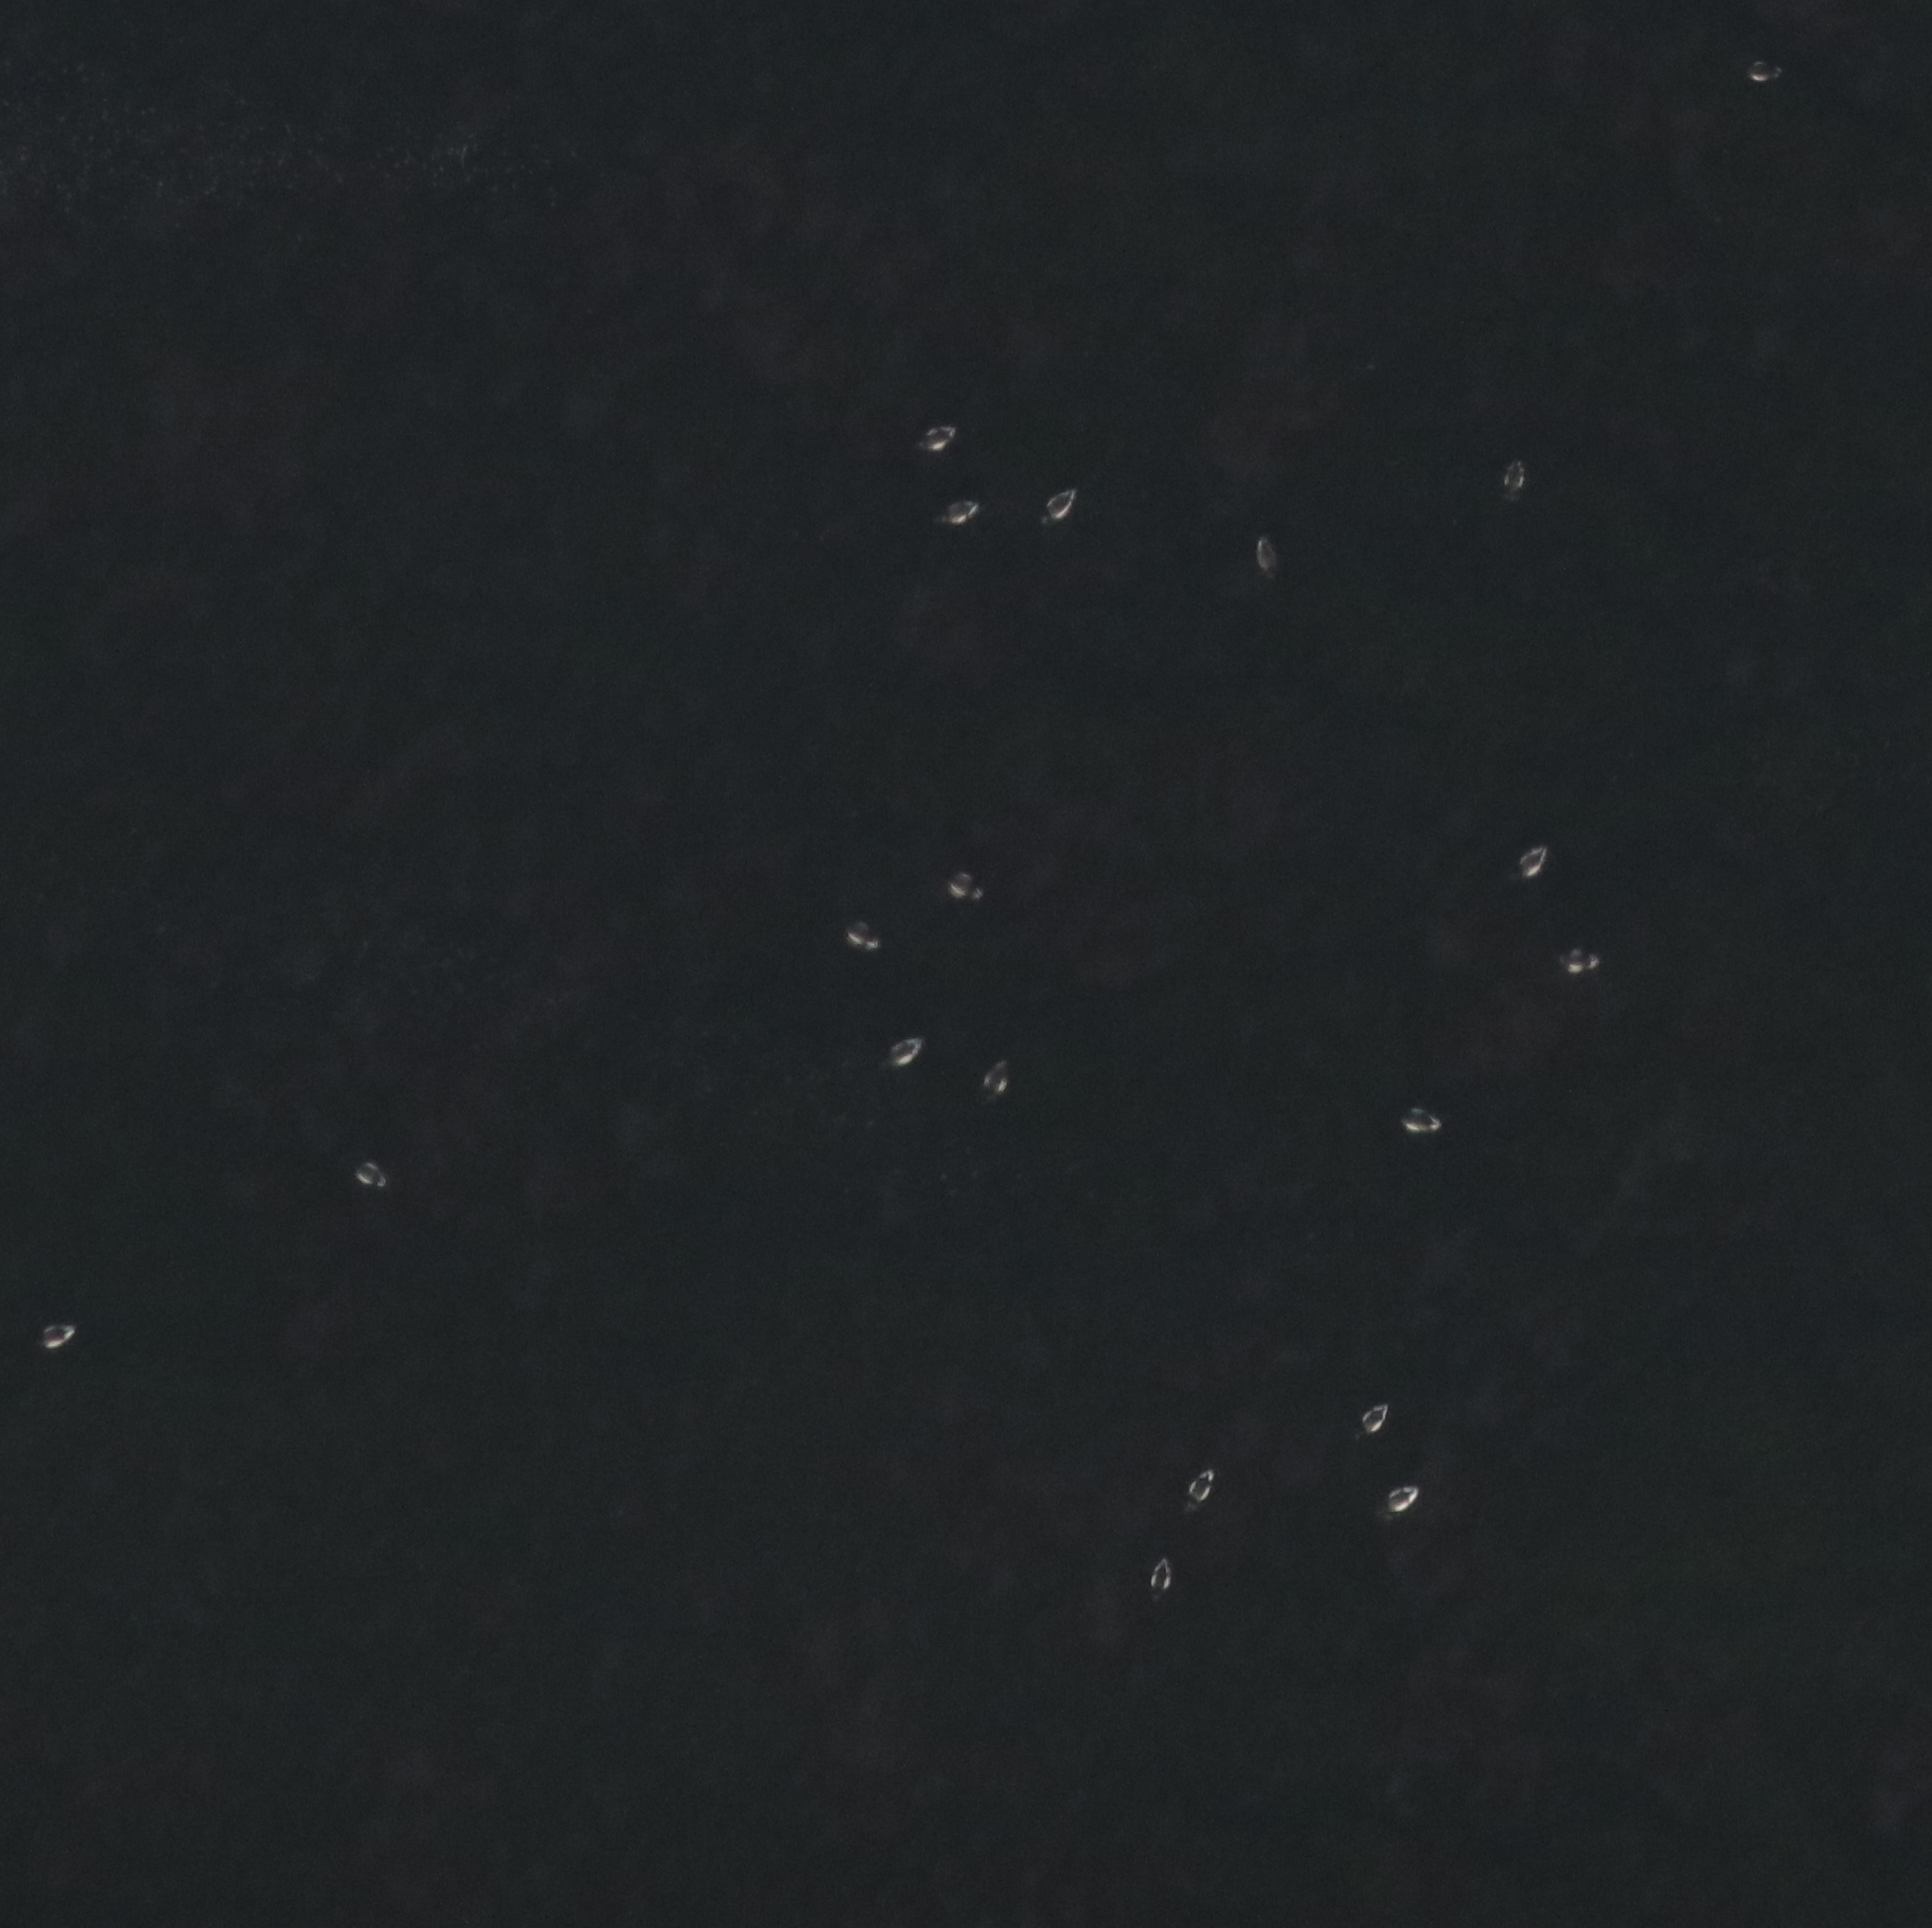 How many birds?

19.